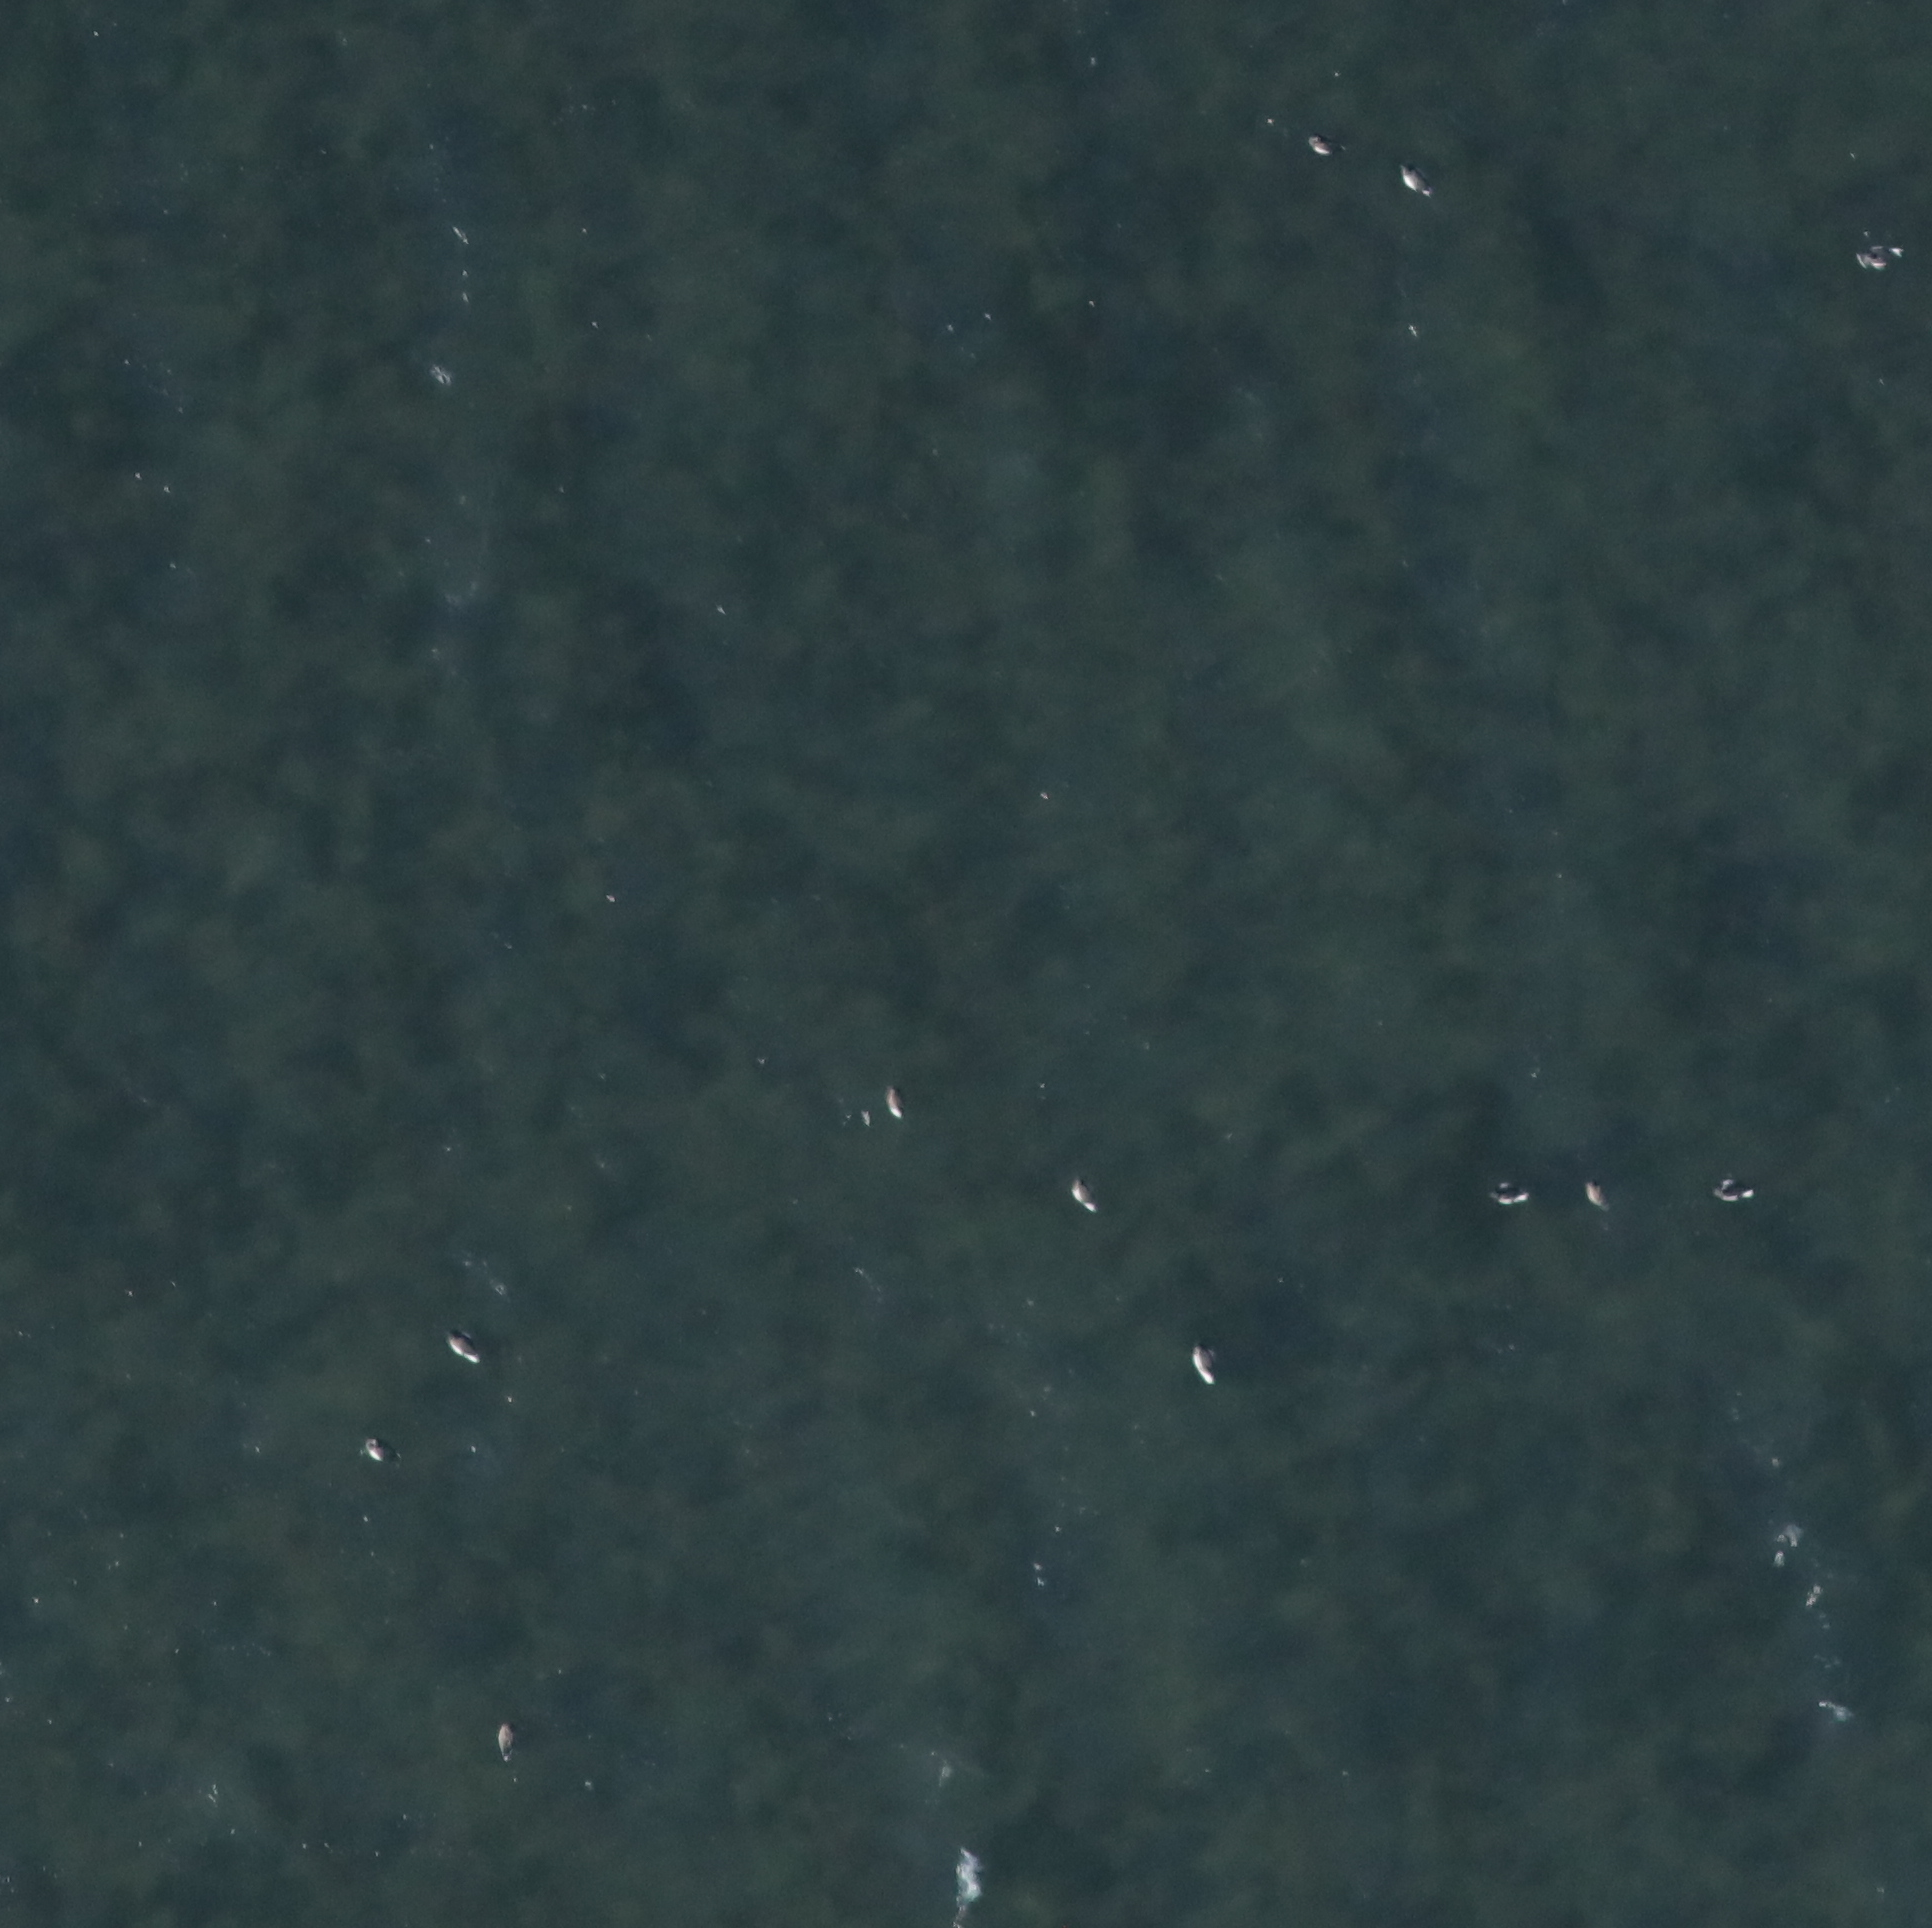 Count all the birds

12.